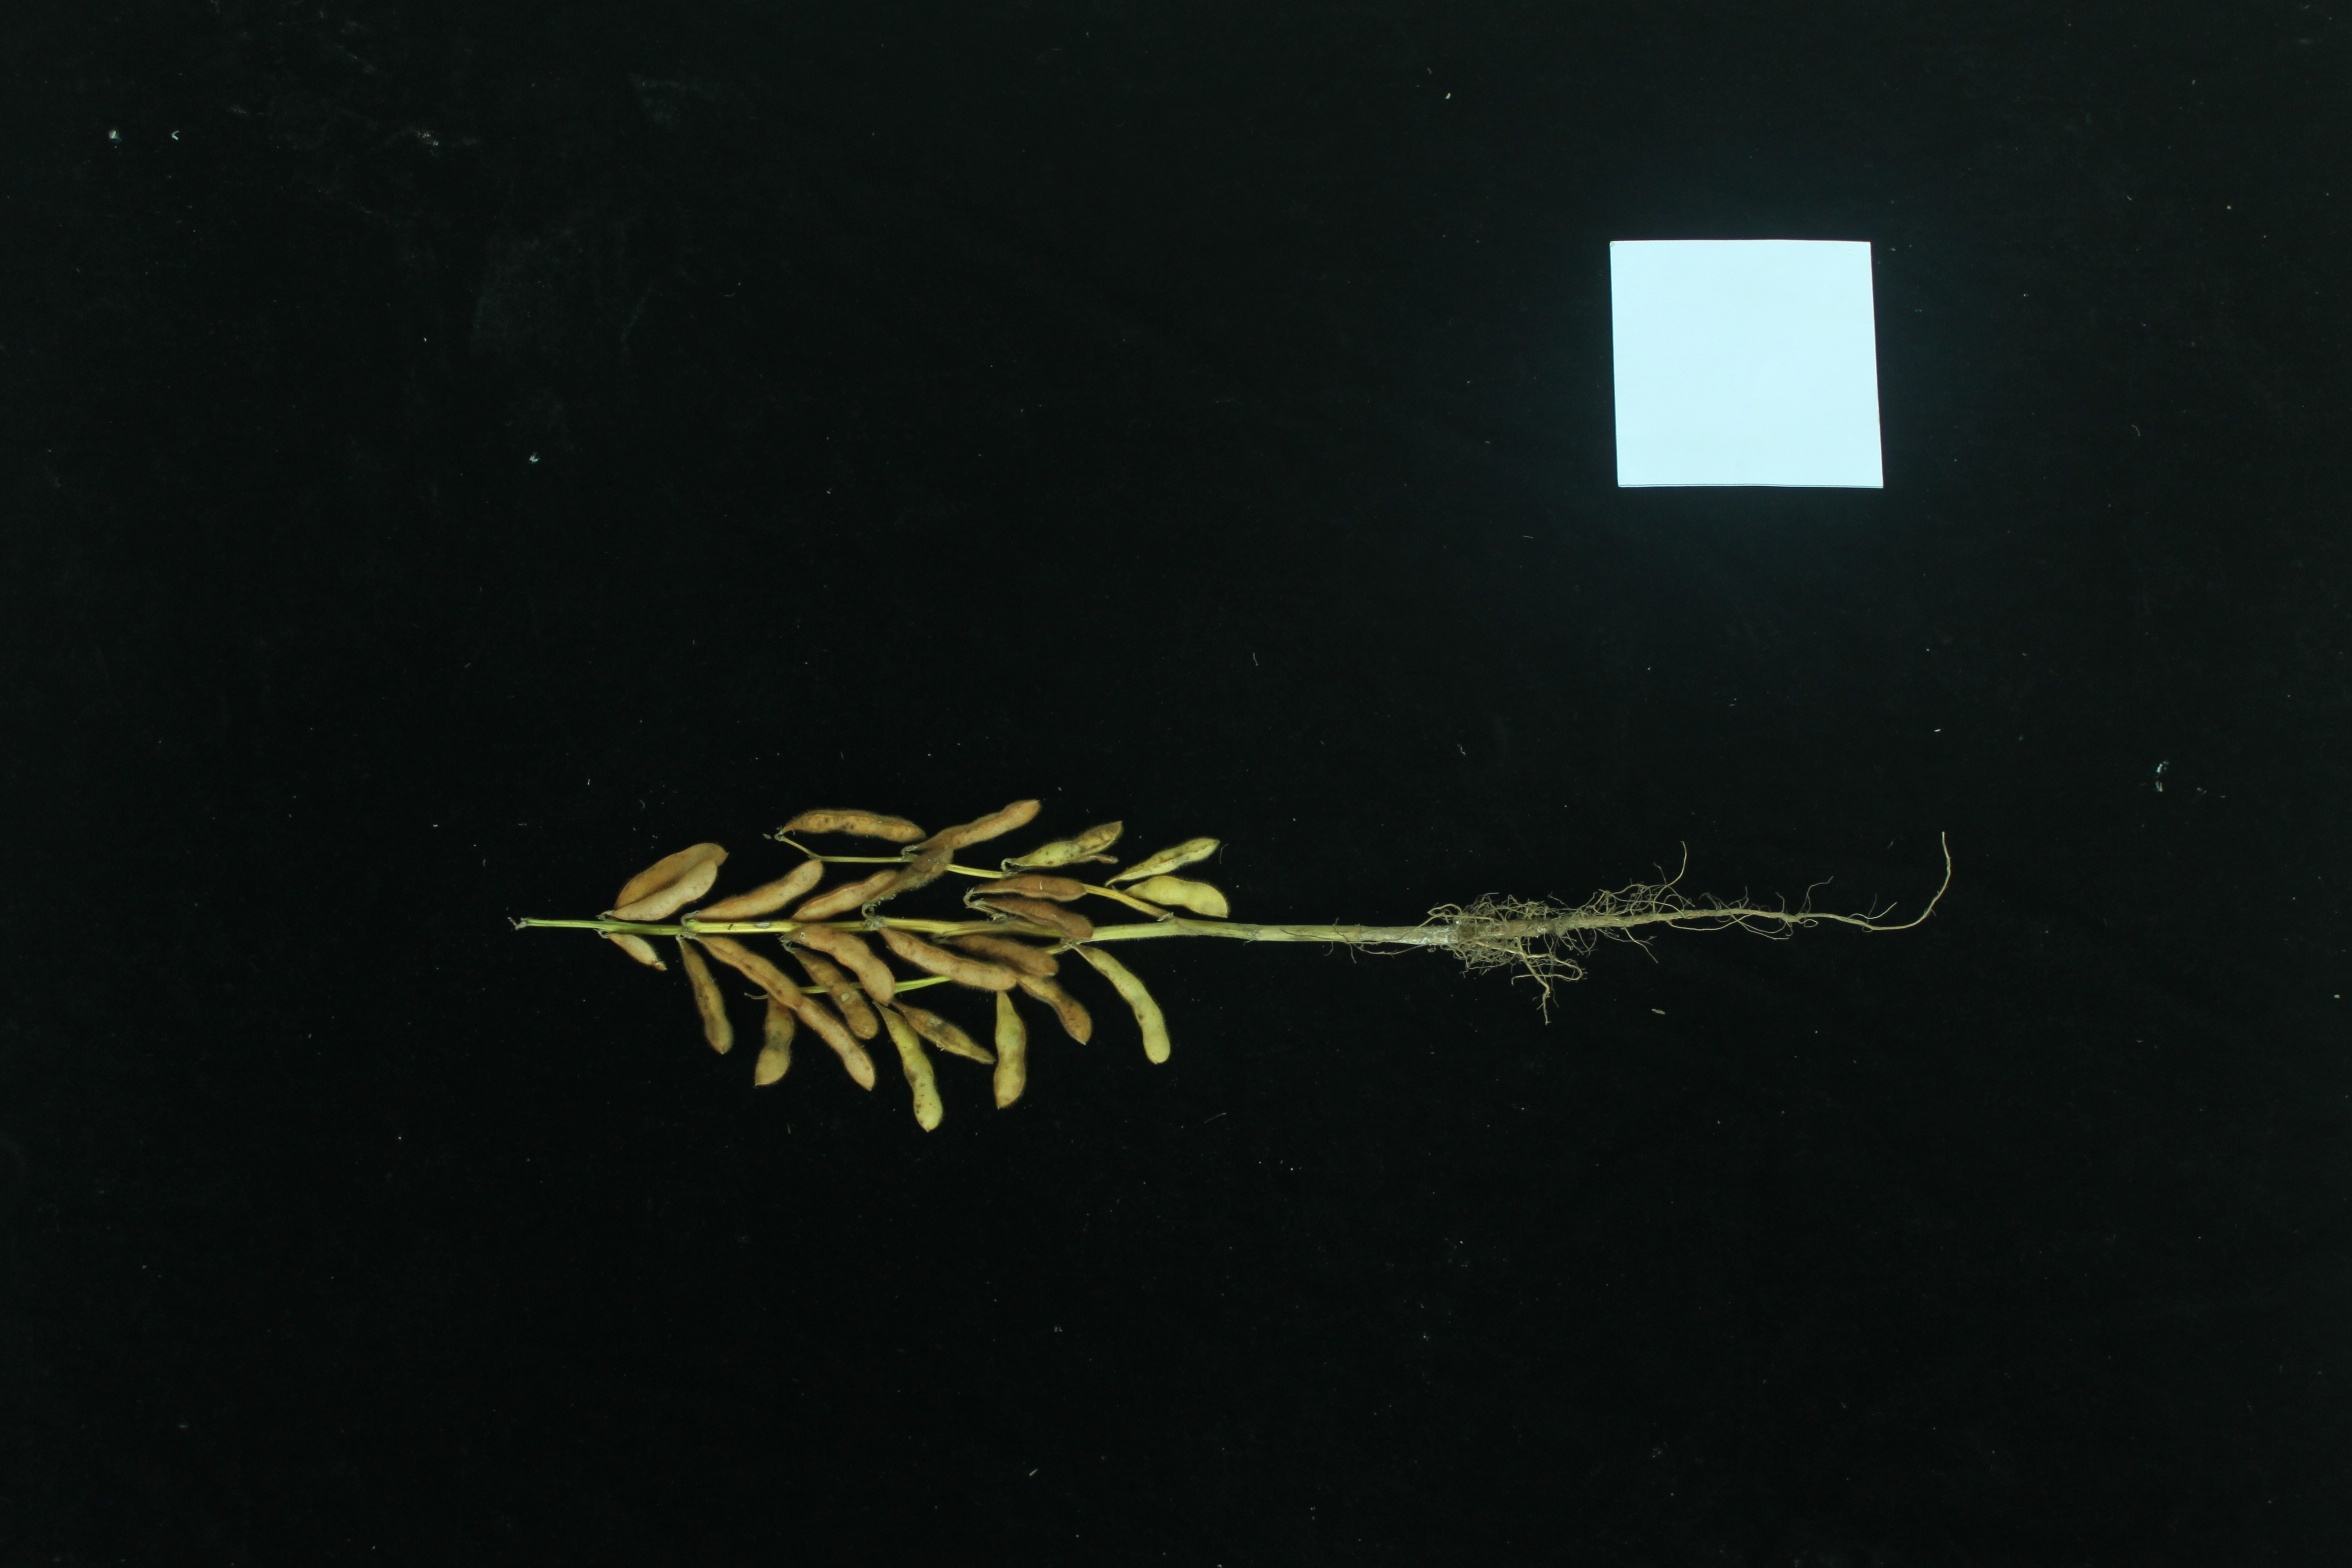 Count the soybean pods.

25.